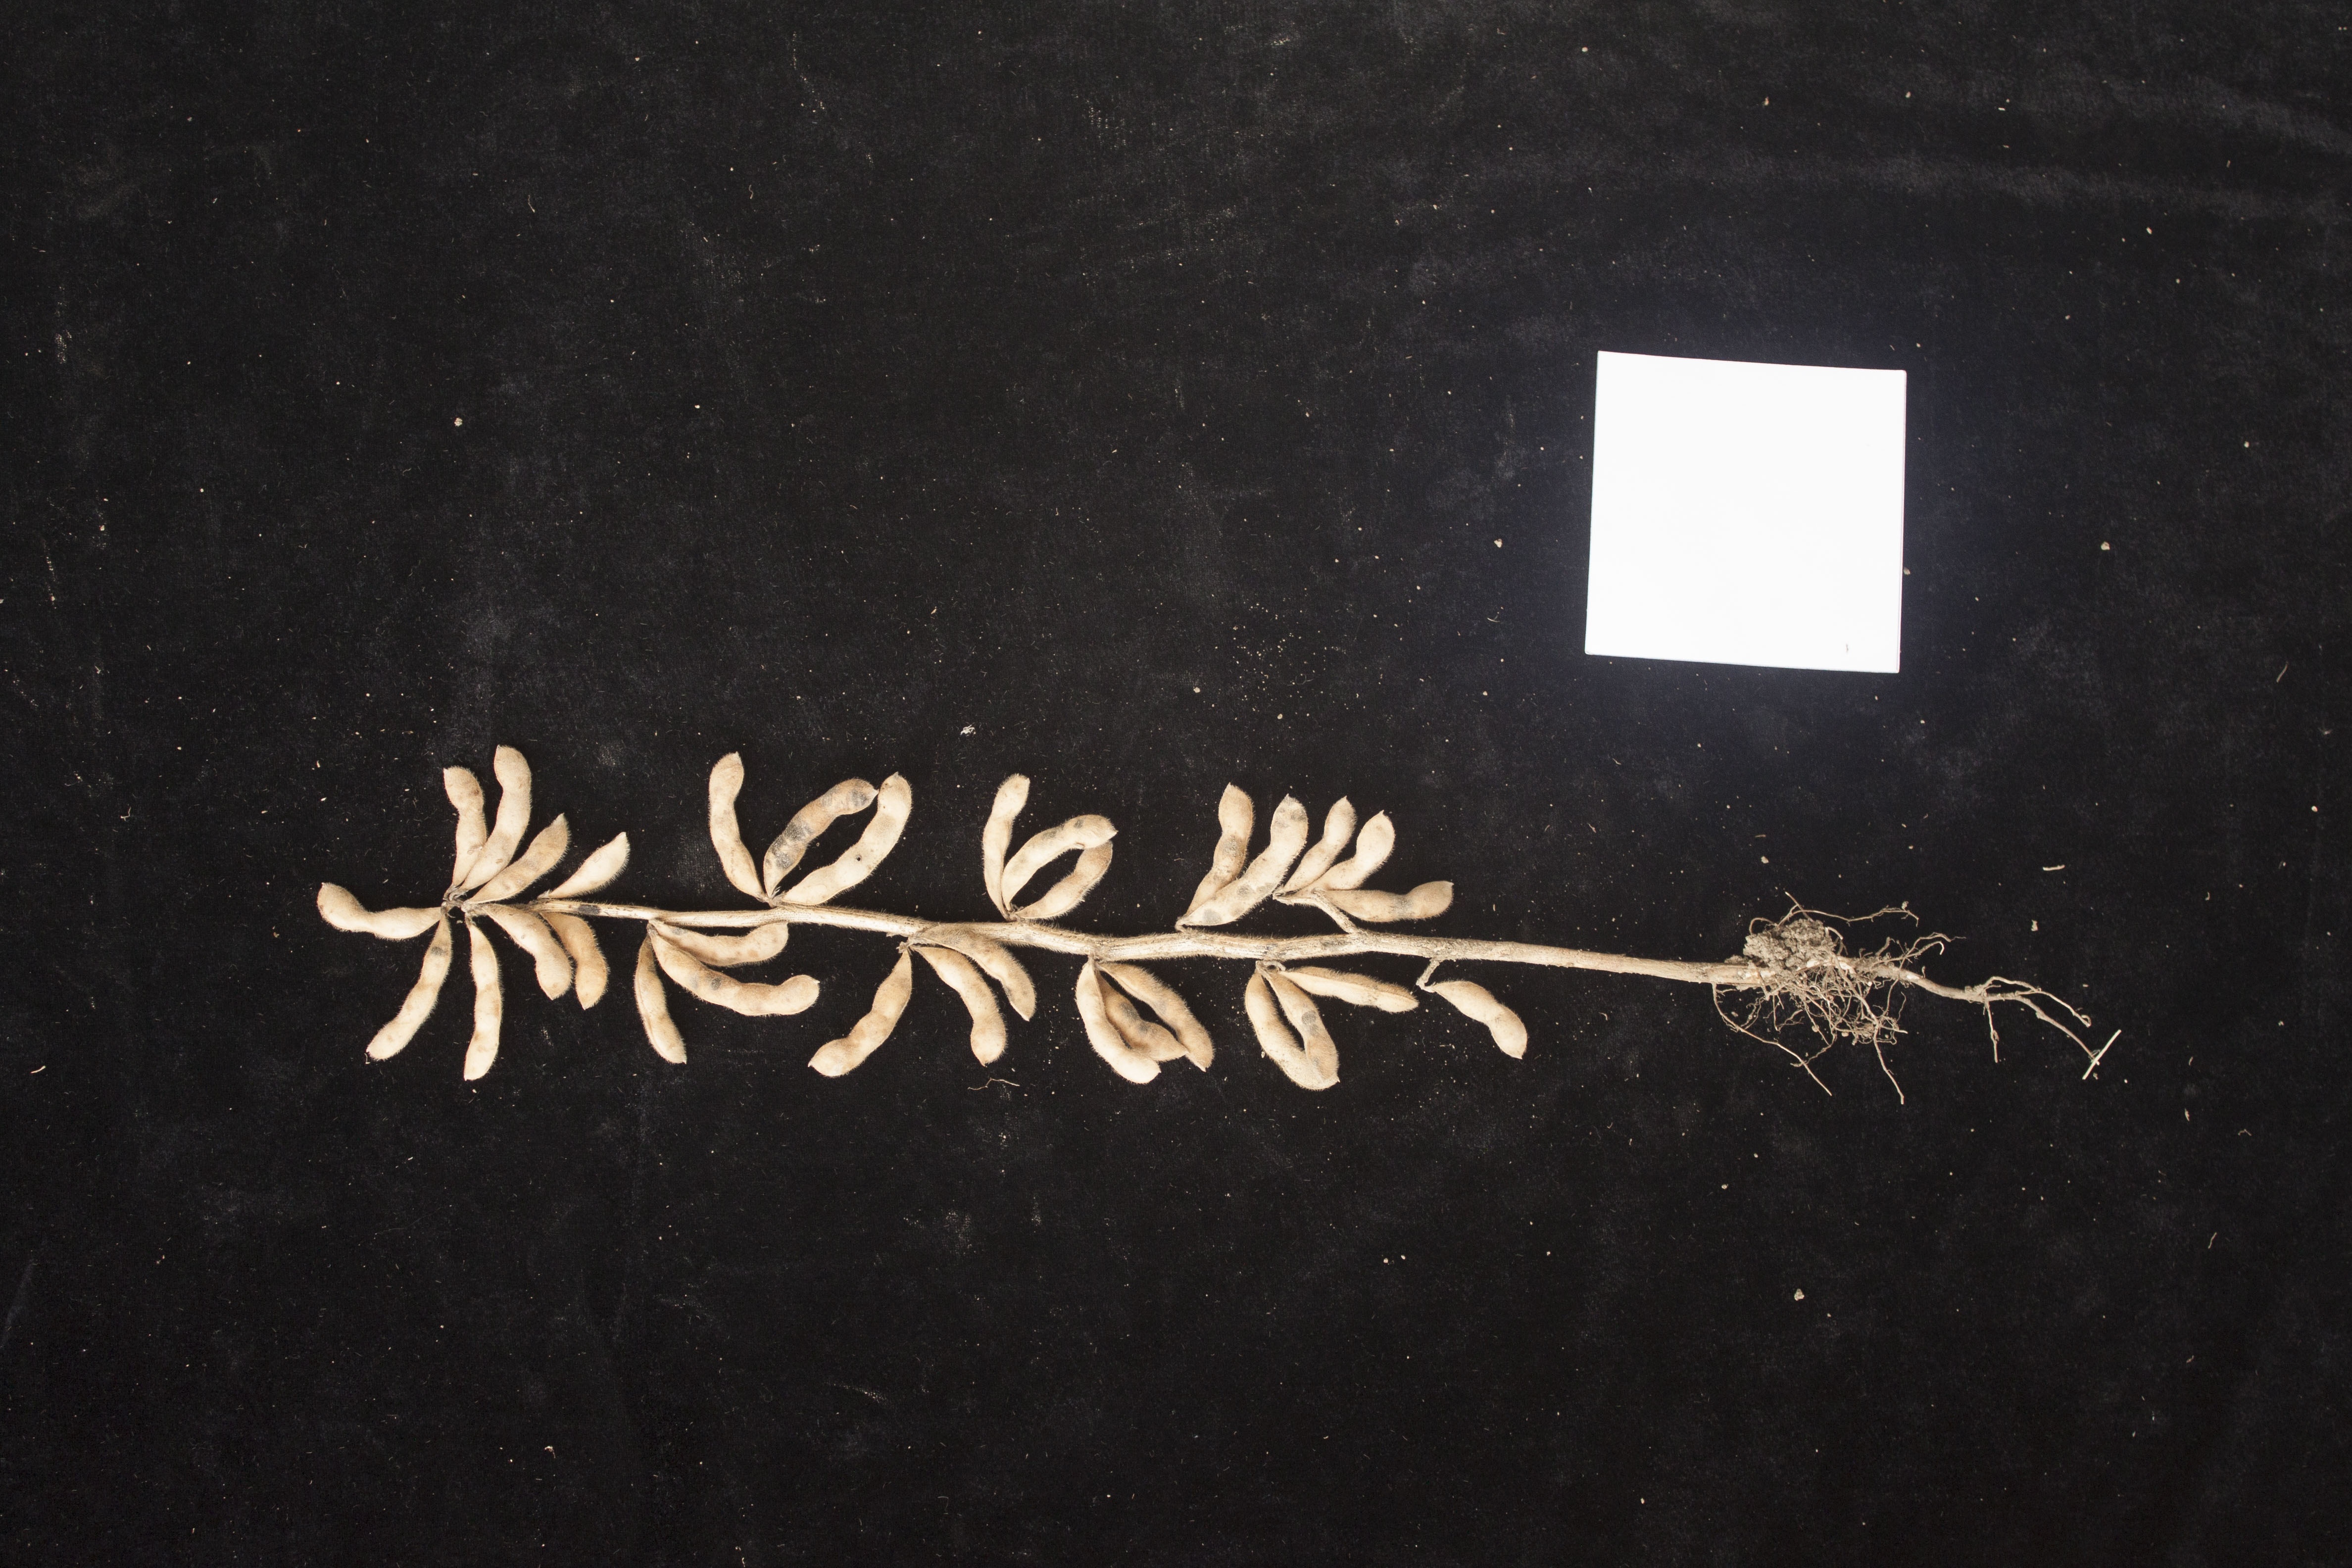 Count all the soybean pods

33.